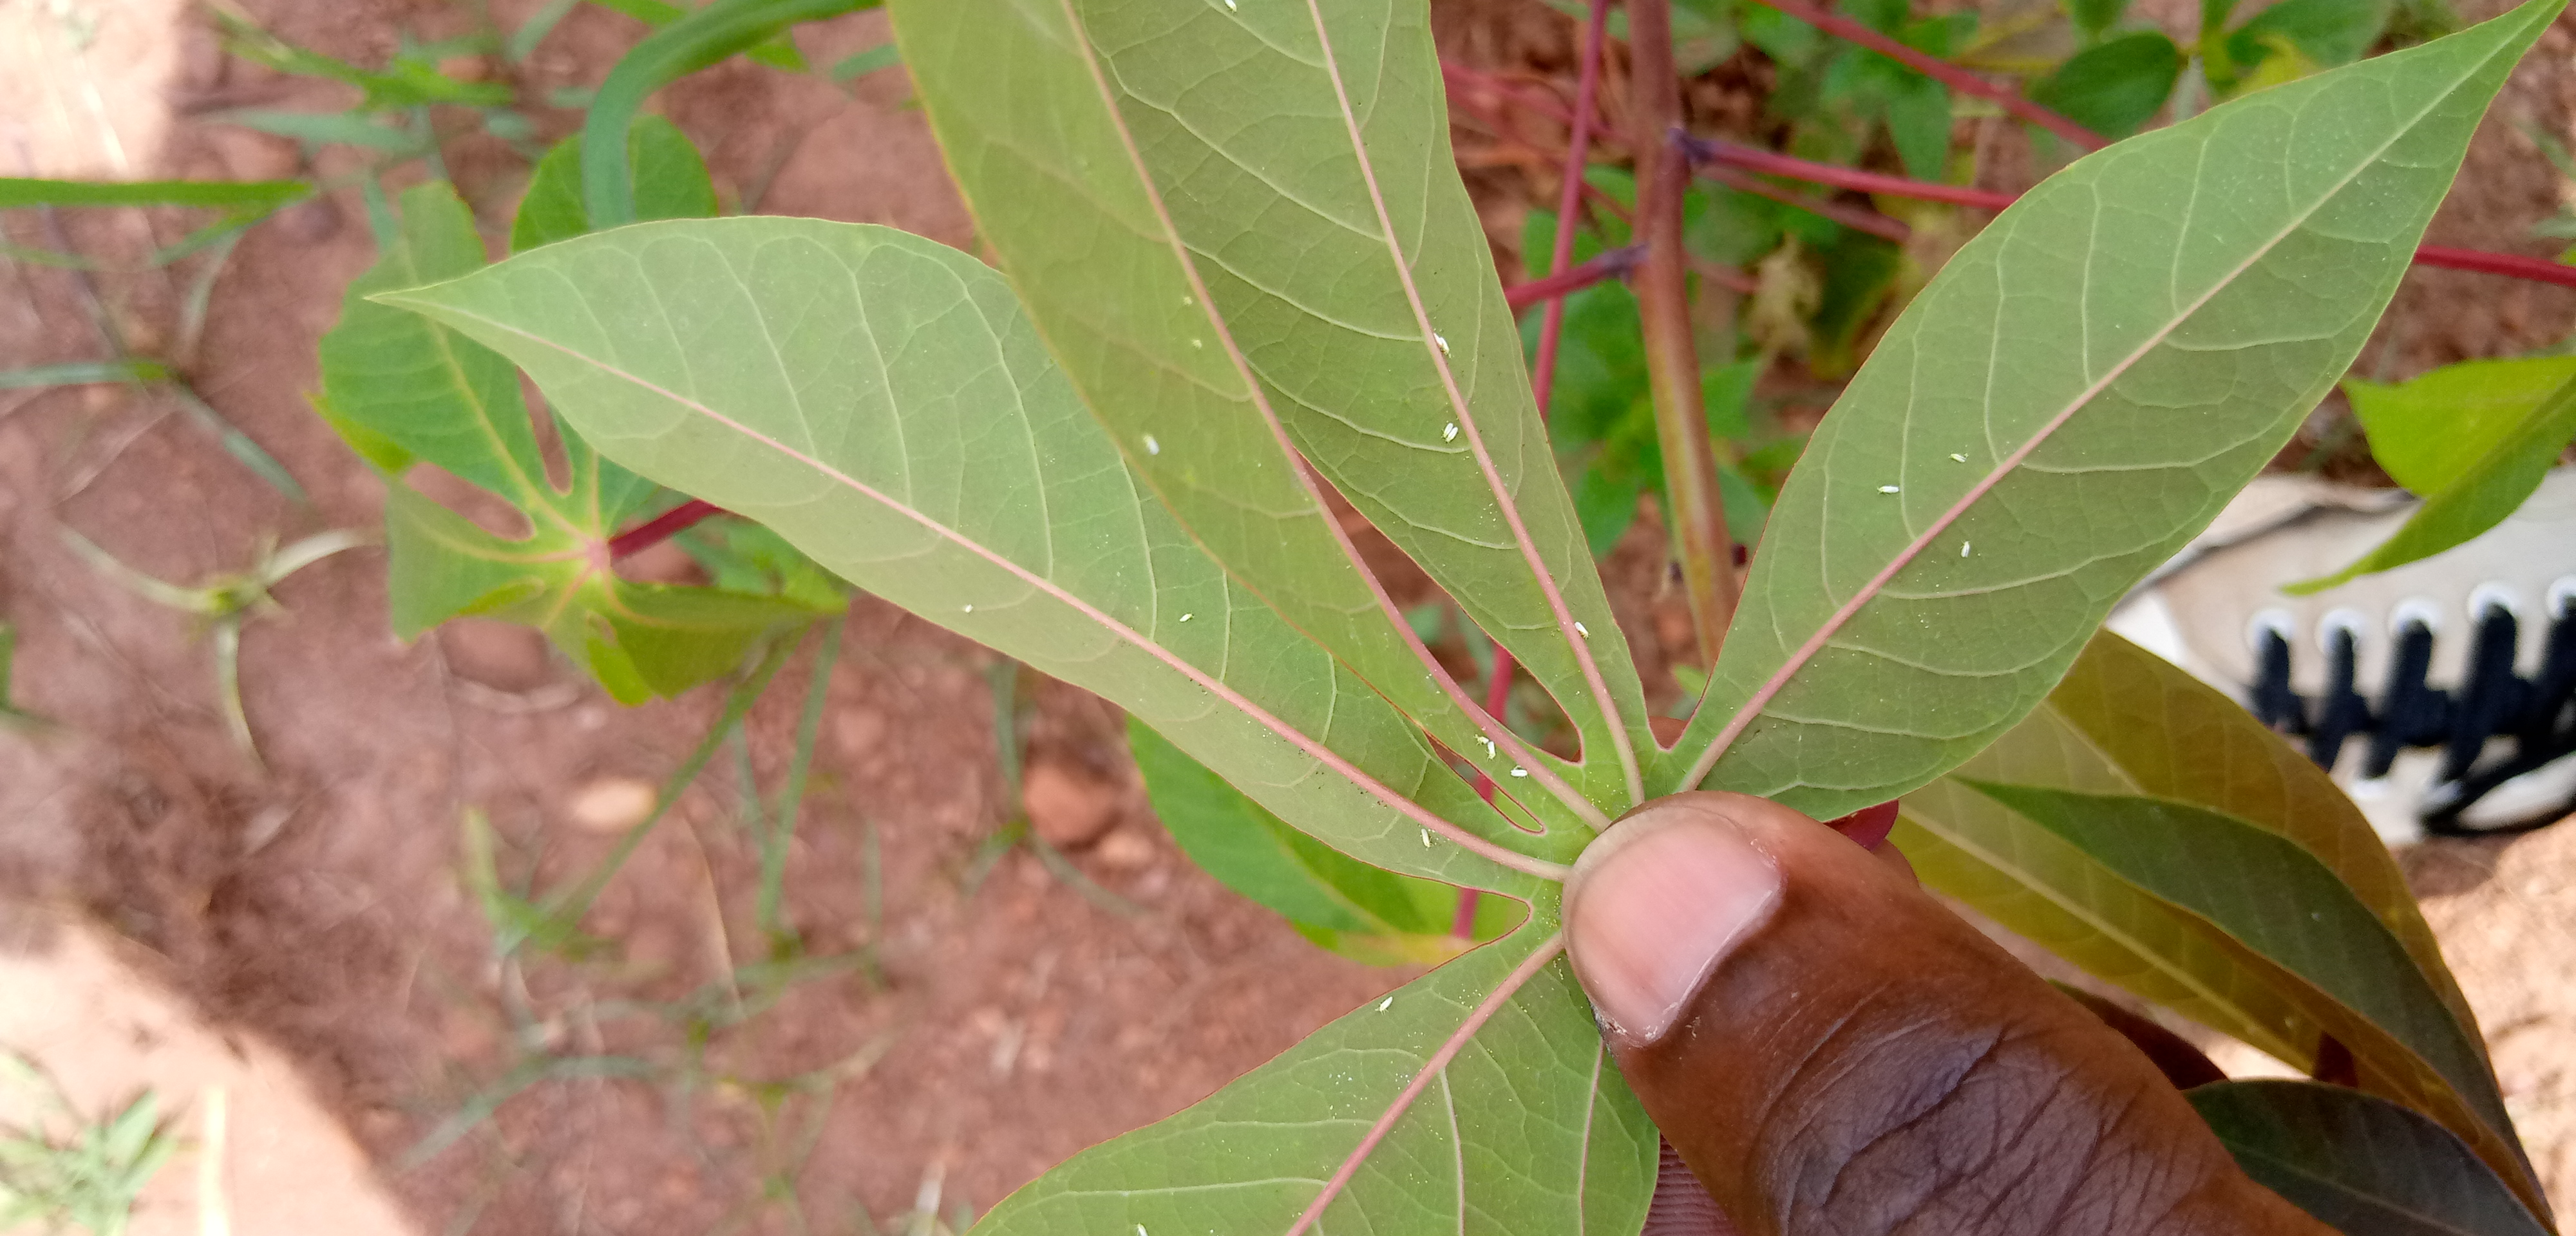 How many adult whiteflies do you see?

17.